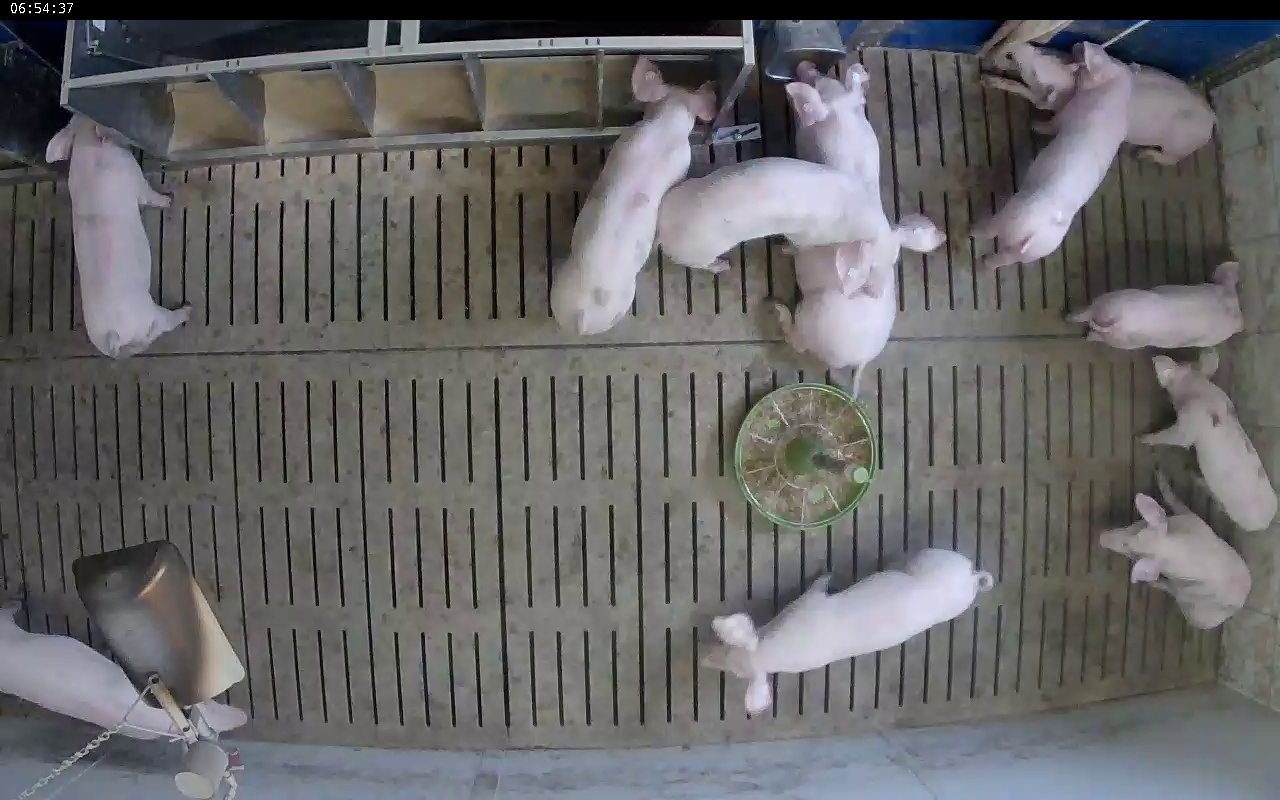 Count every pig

11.